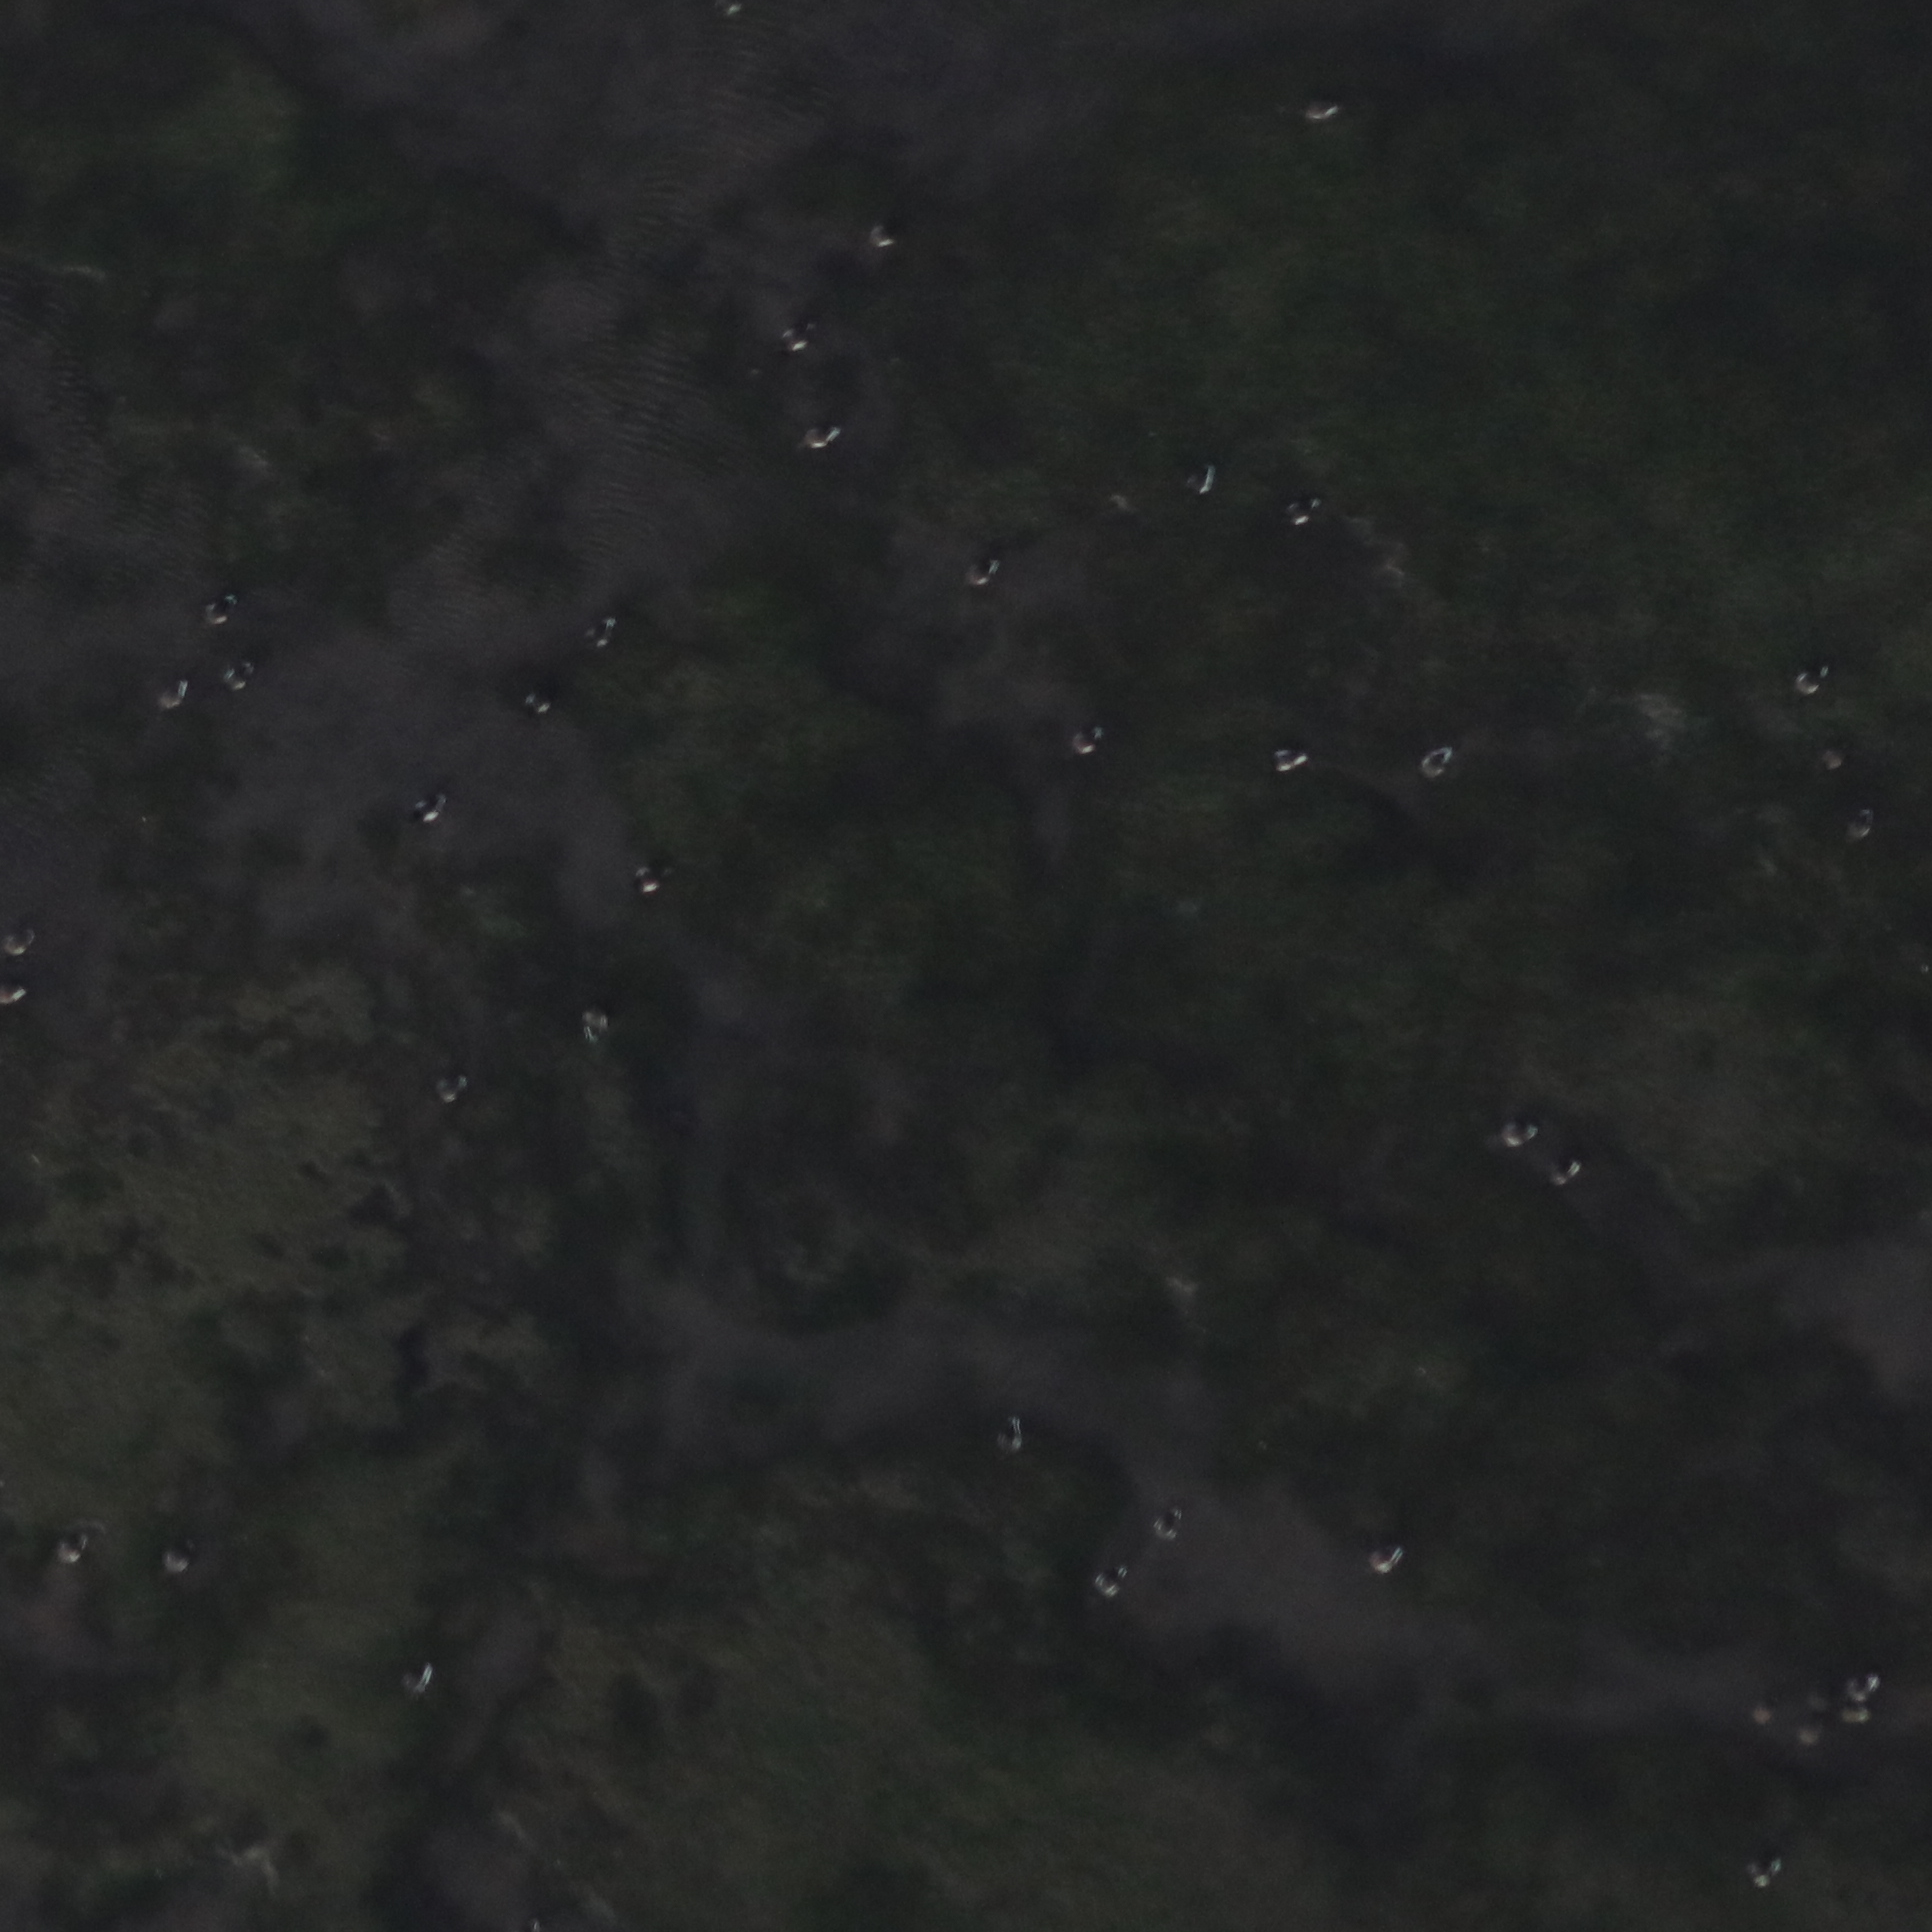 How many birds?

39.